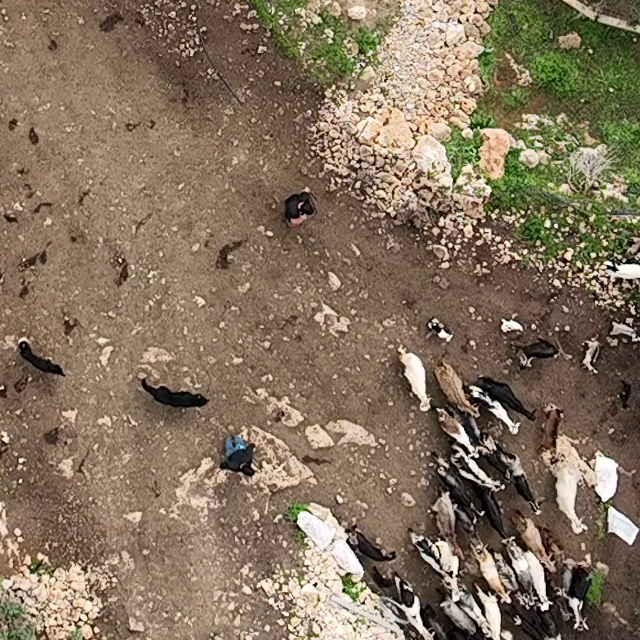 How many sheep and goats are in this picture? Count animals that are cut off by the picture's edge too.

40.